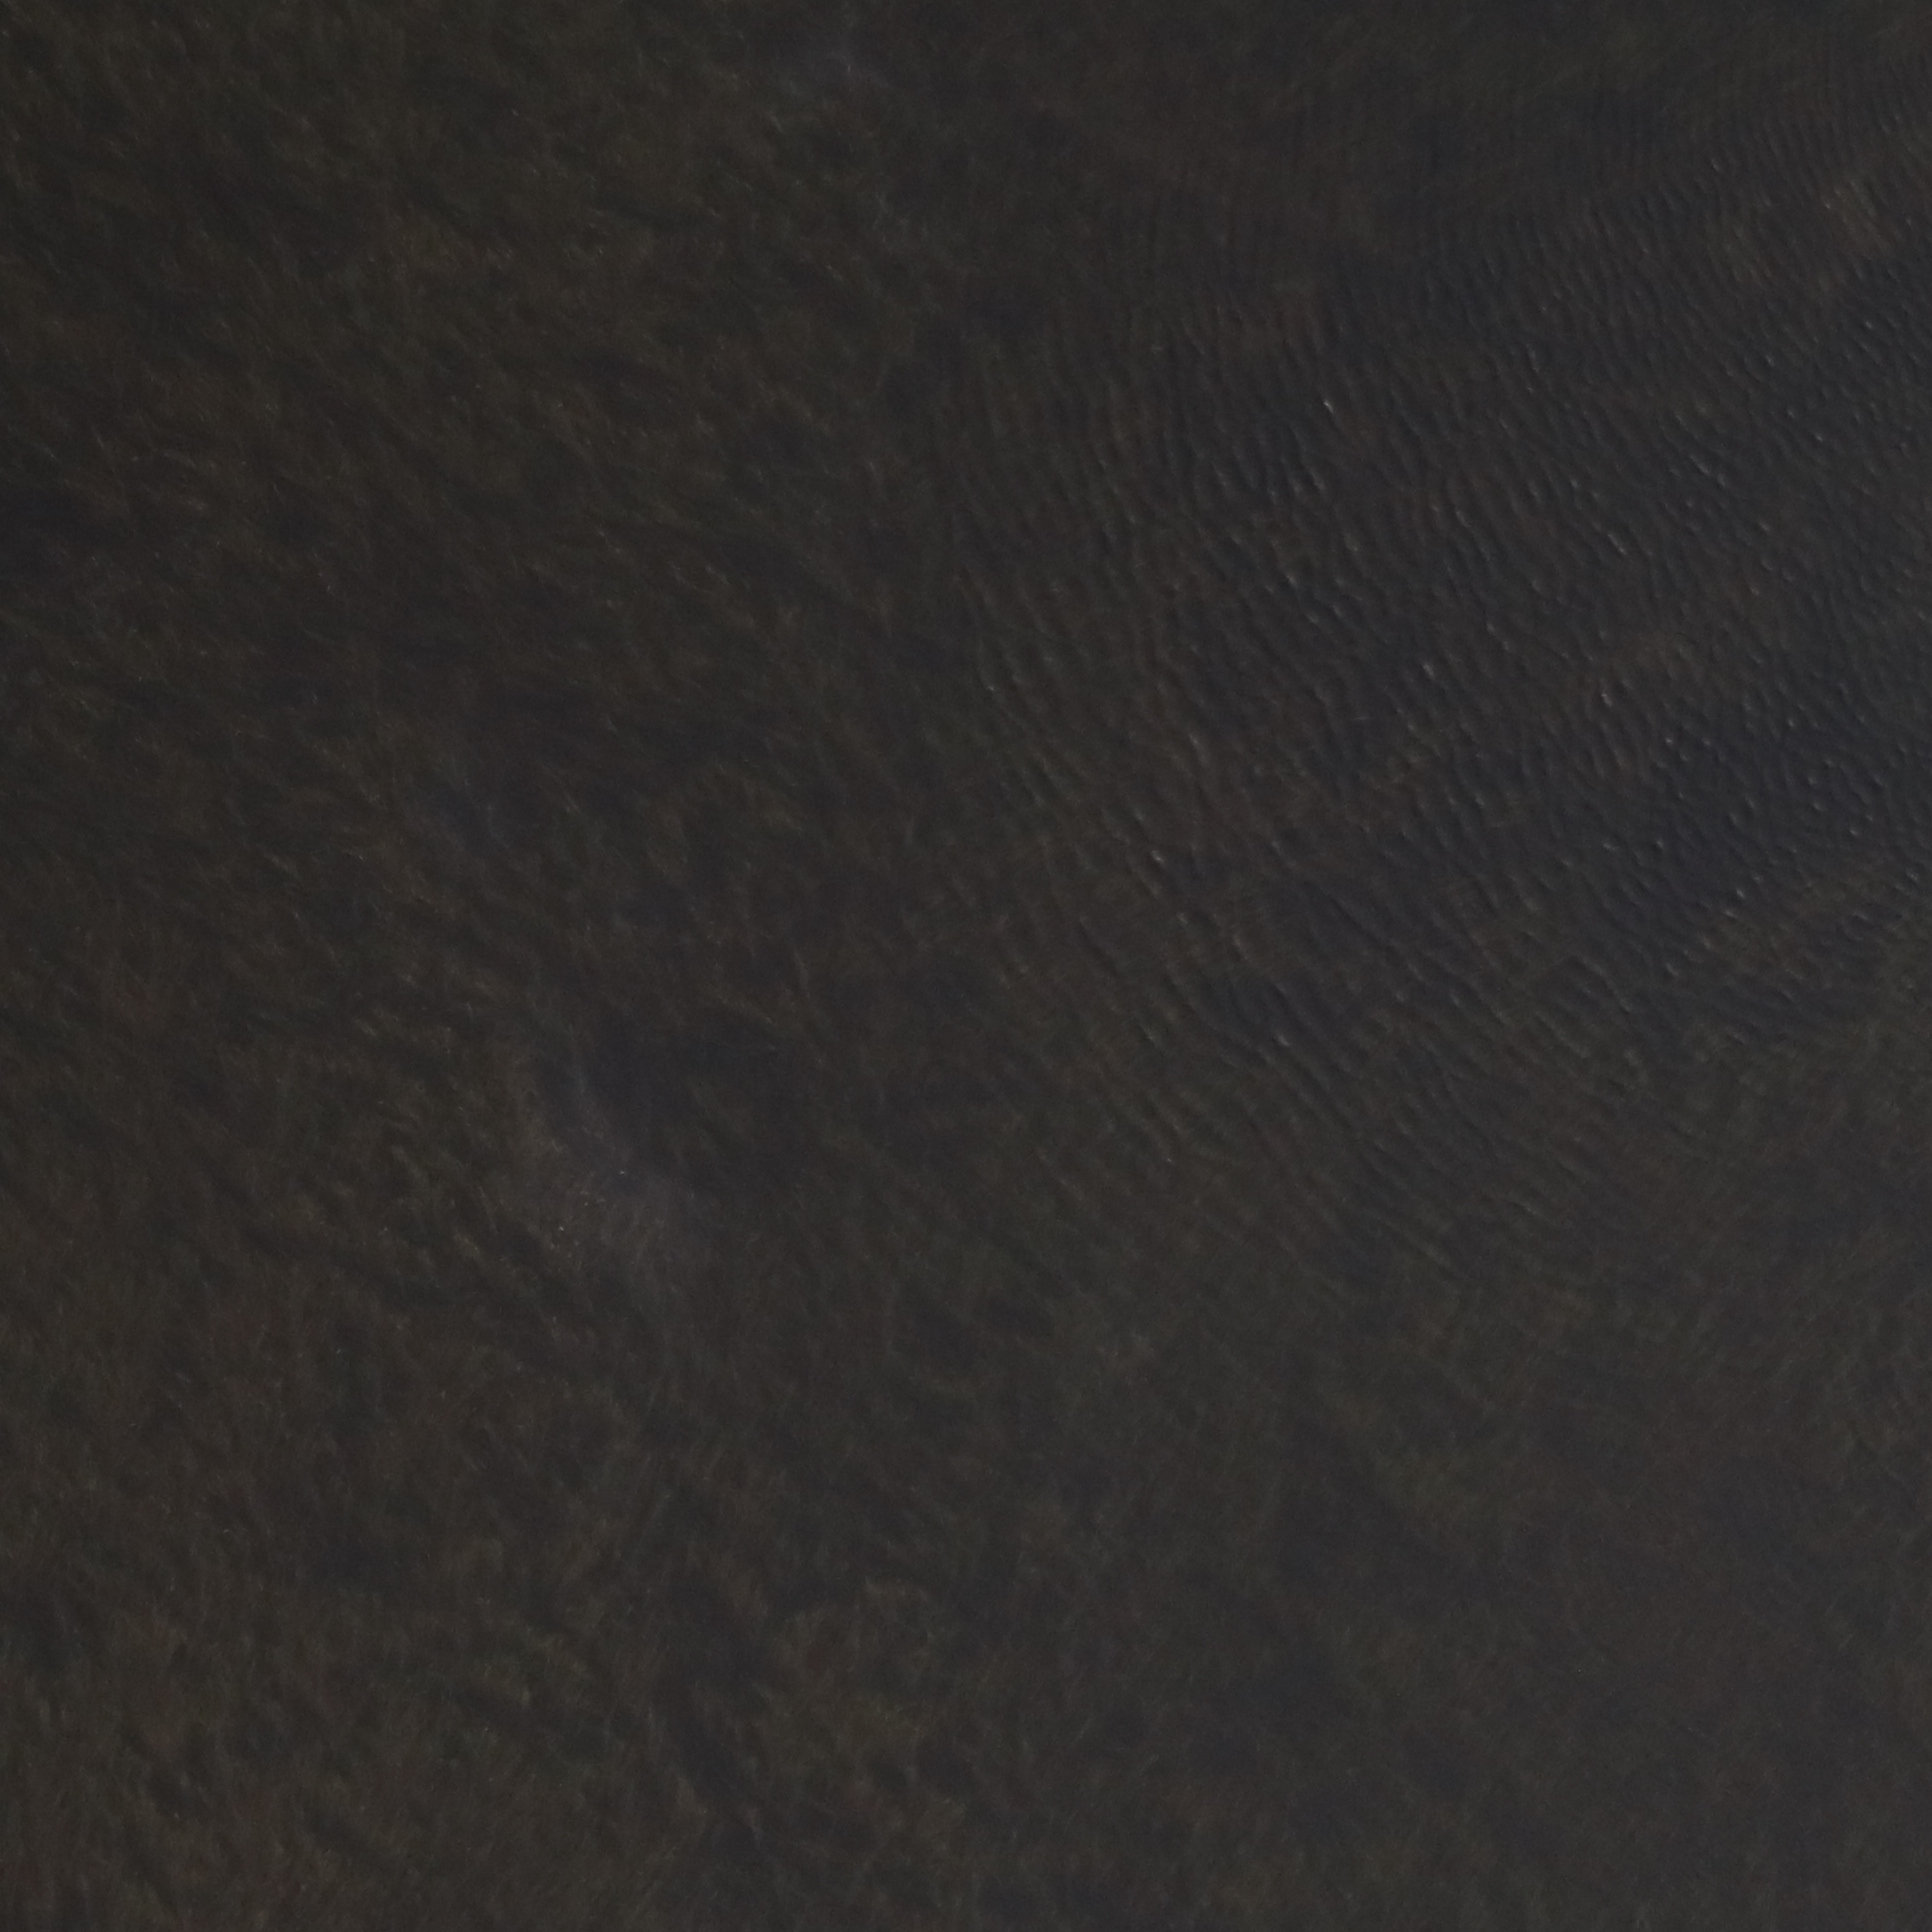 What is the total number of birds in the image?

0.